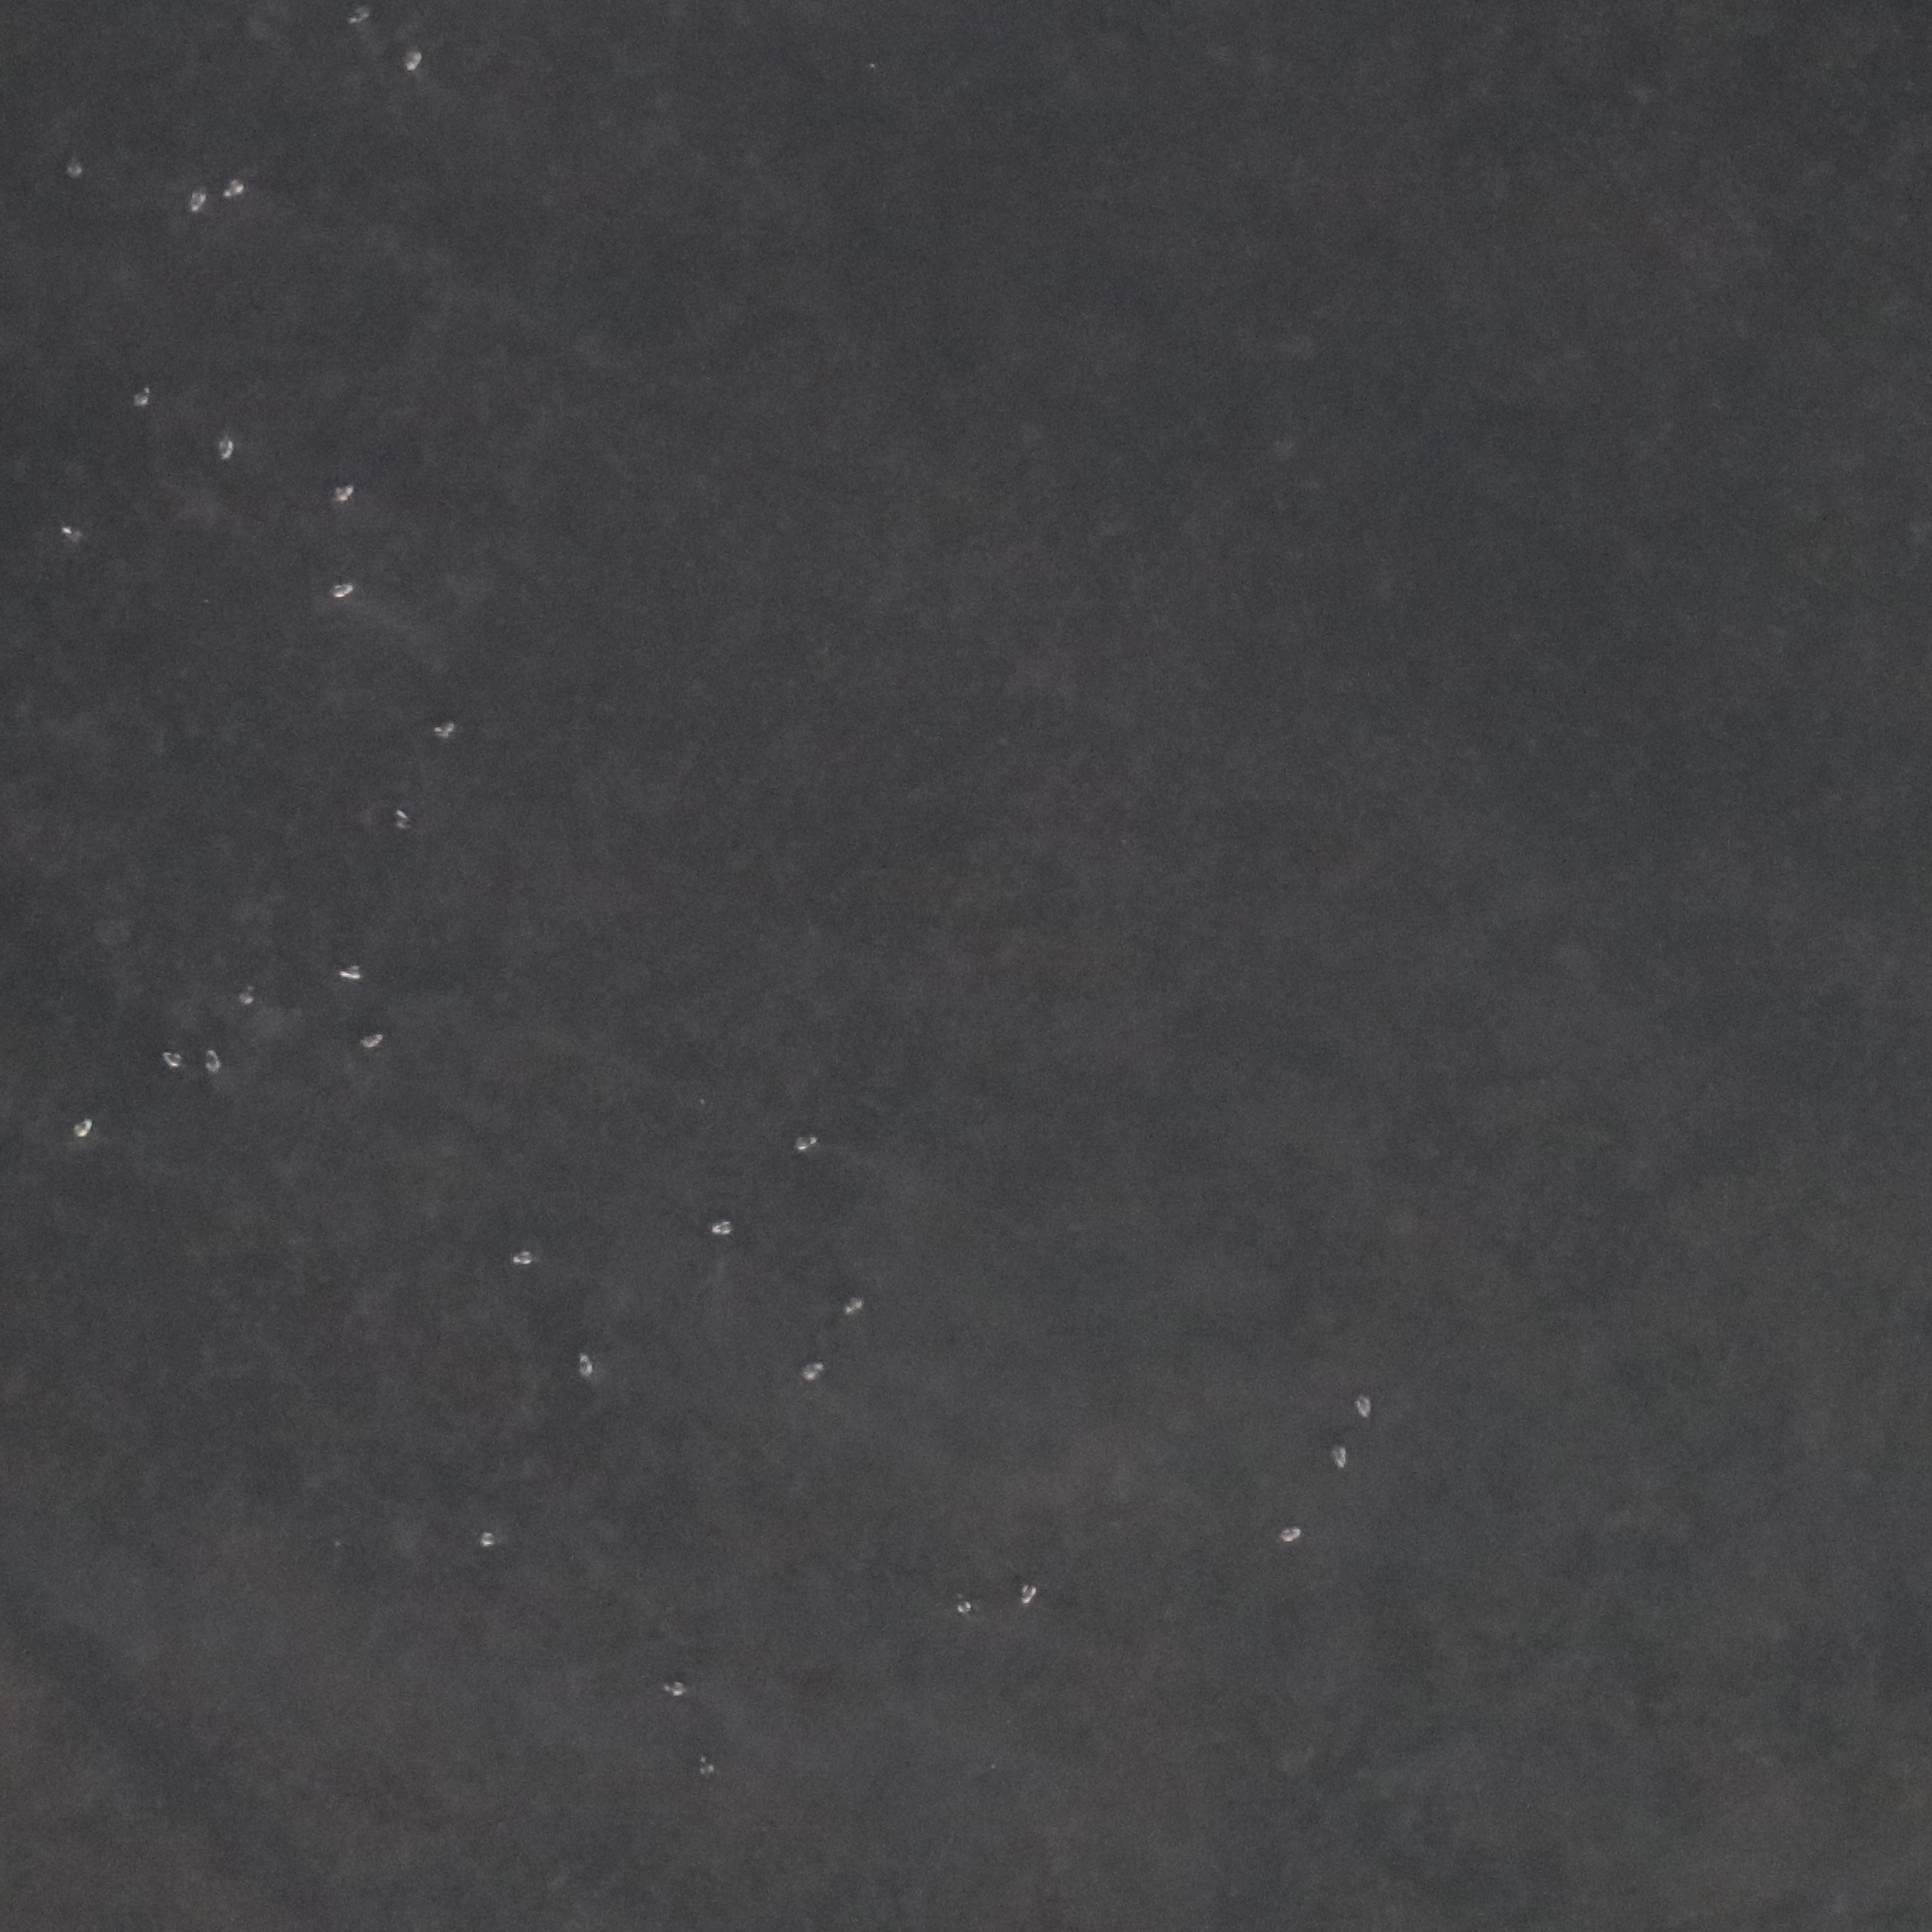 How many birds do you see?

32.